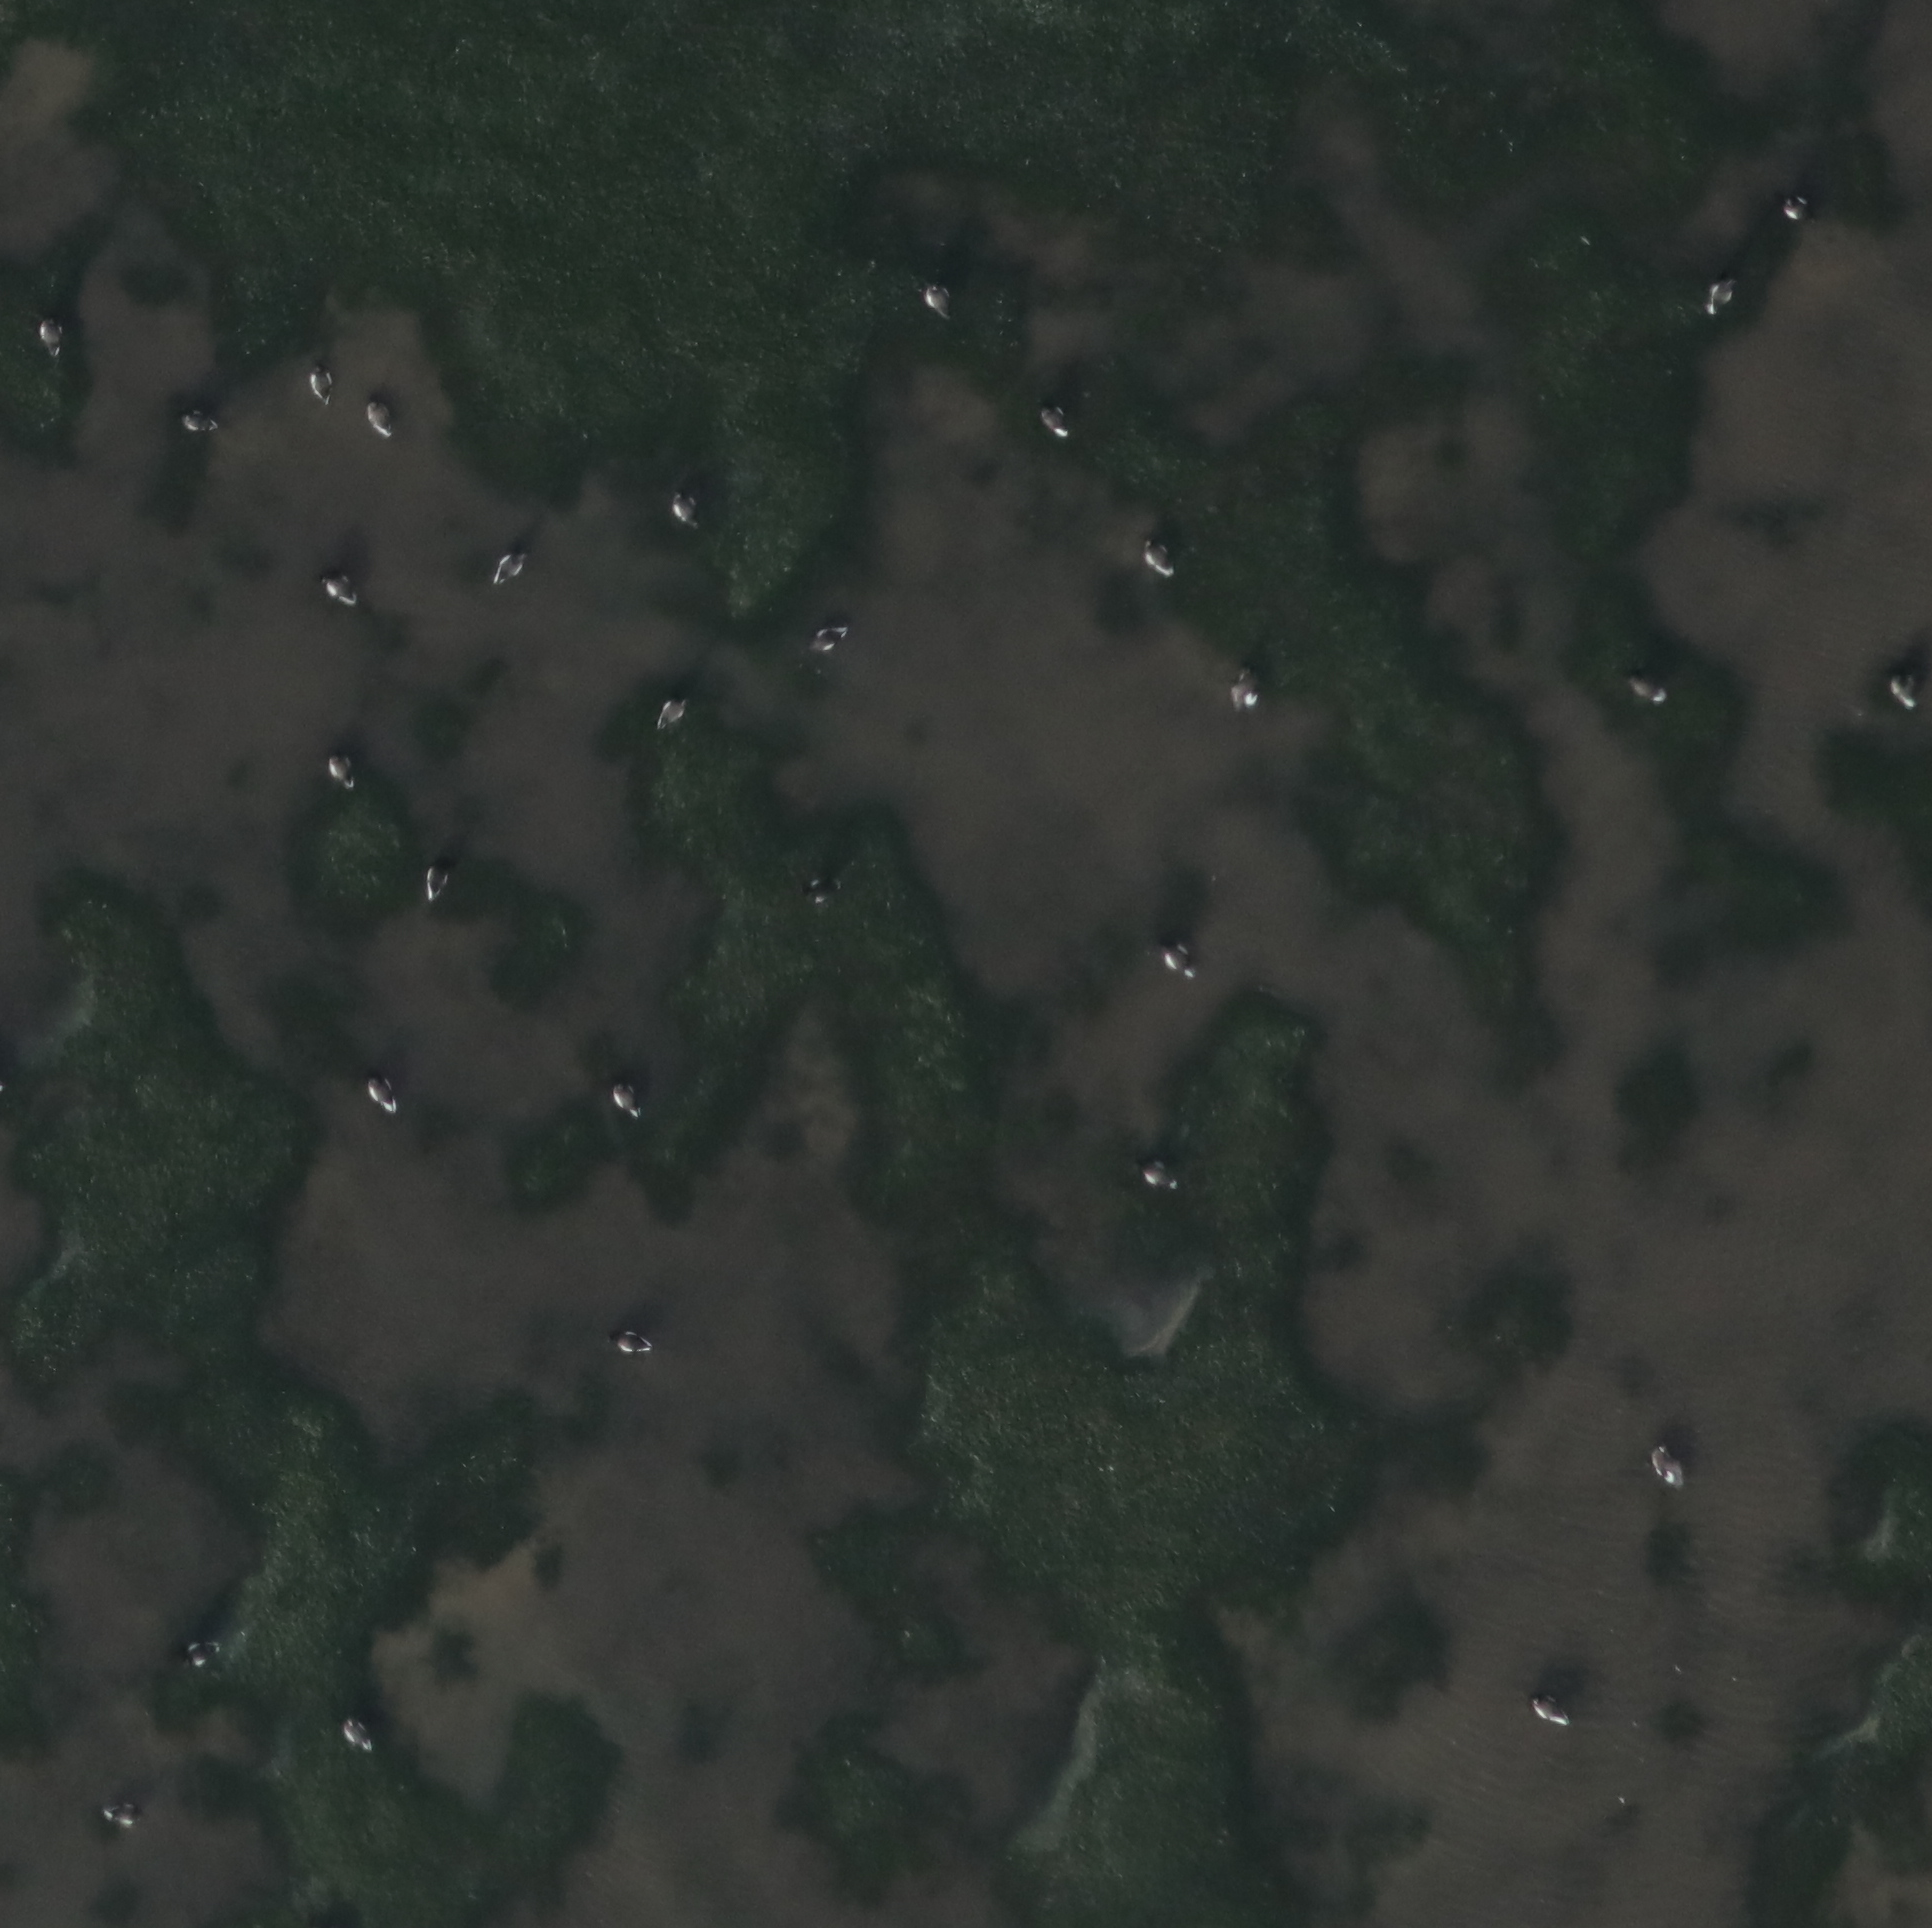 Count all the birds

30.